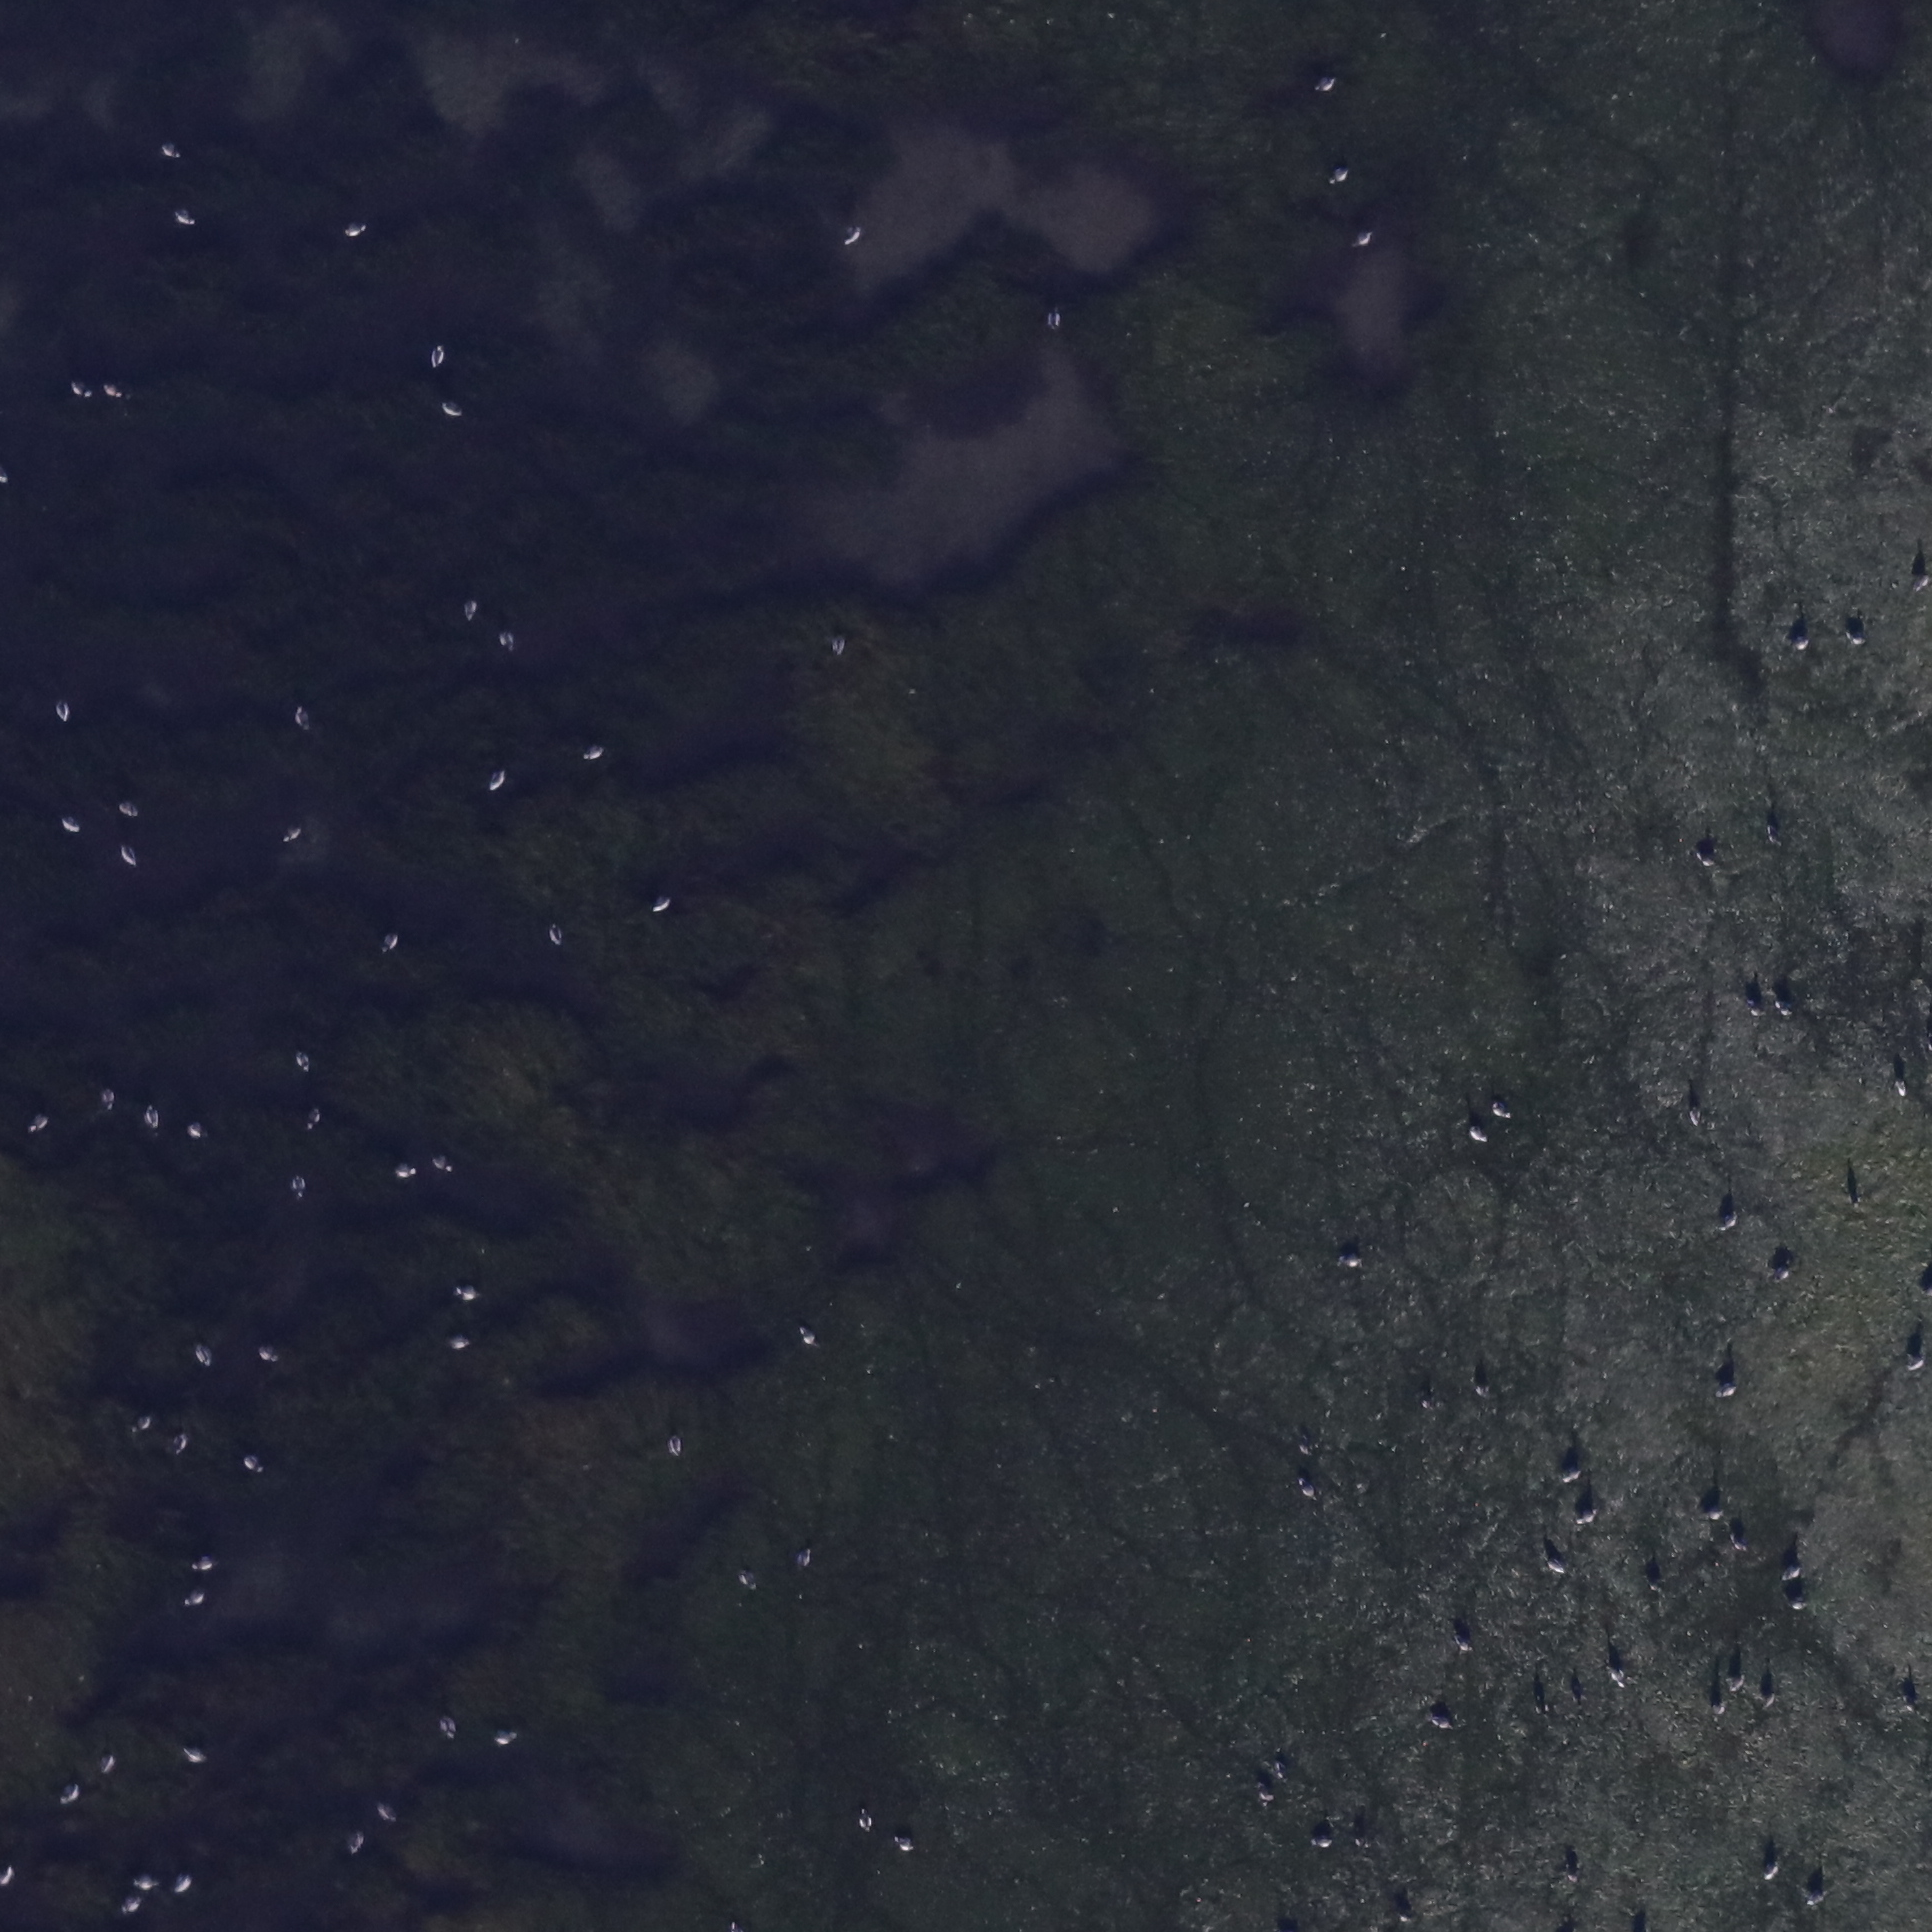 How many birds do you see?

106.